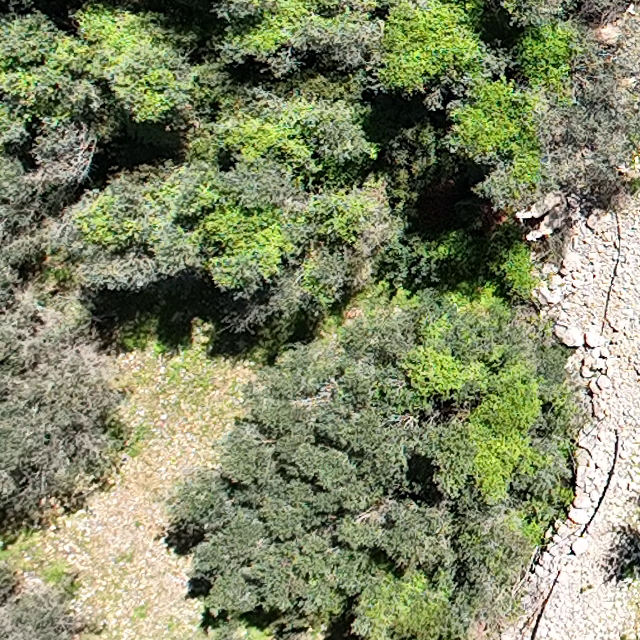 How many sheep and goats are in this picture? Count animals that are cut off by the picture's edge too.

2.